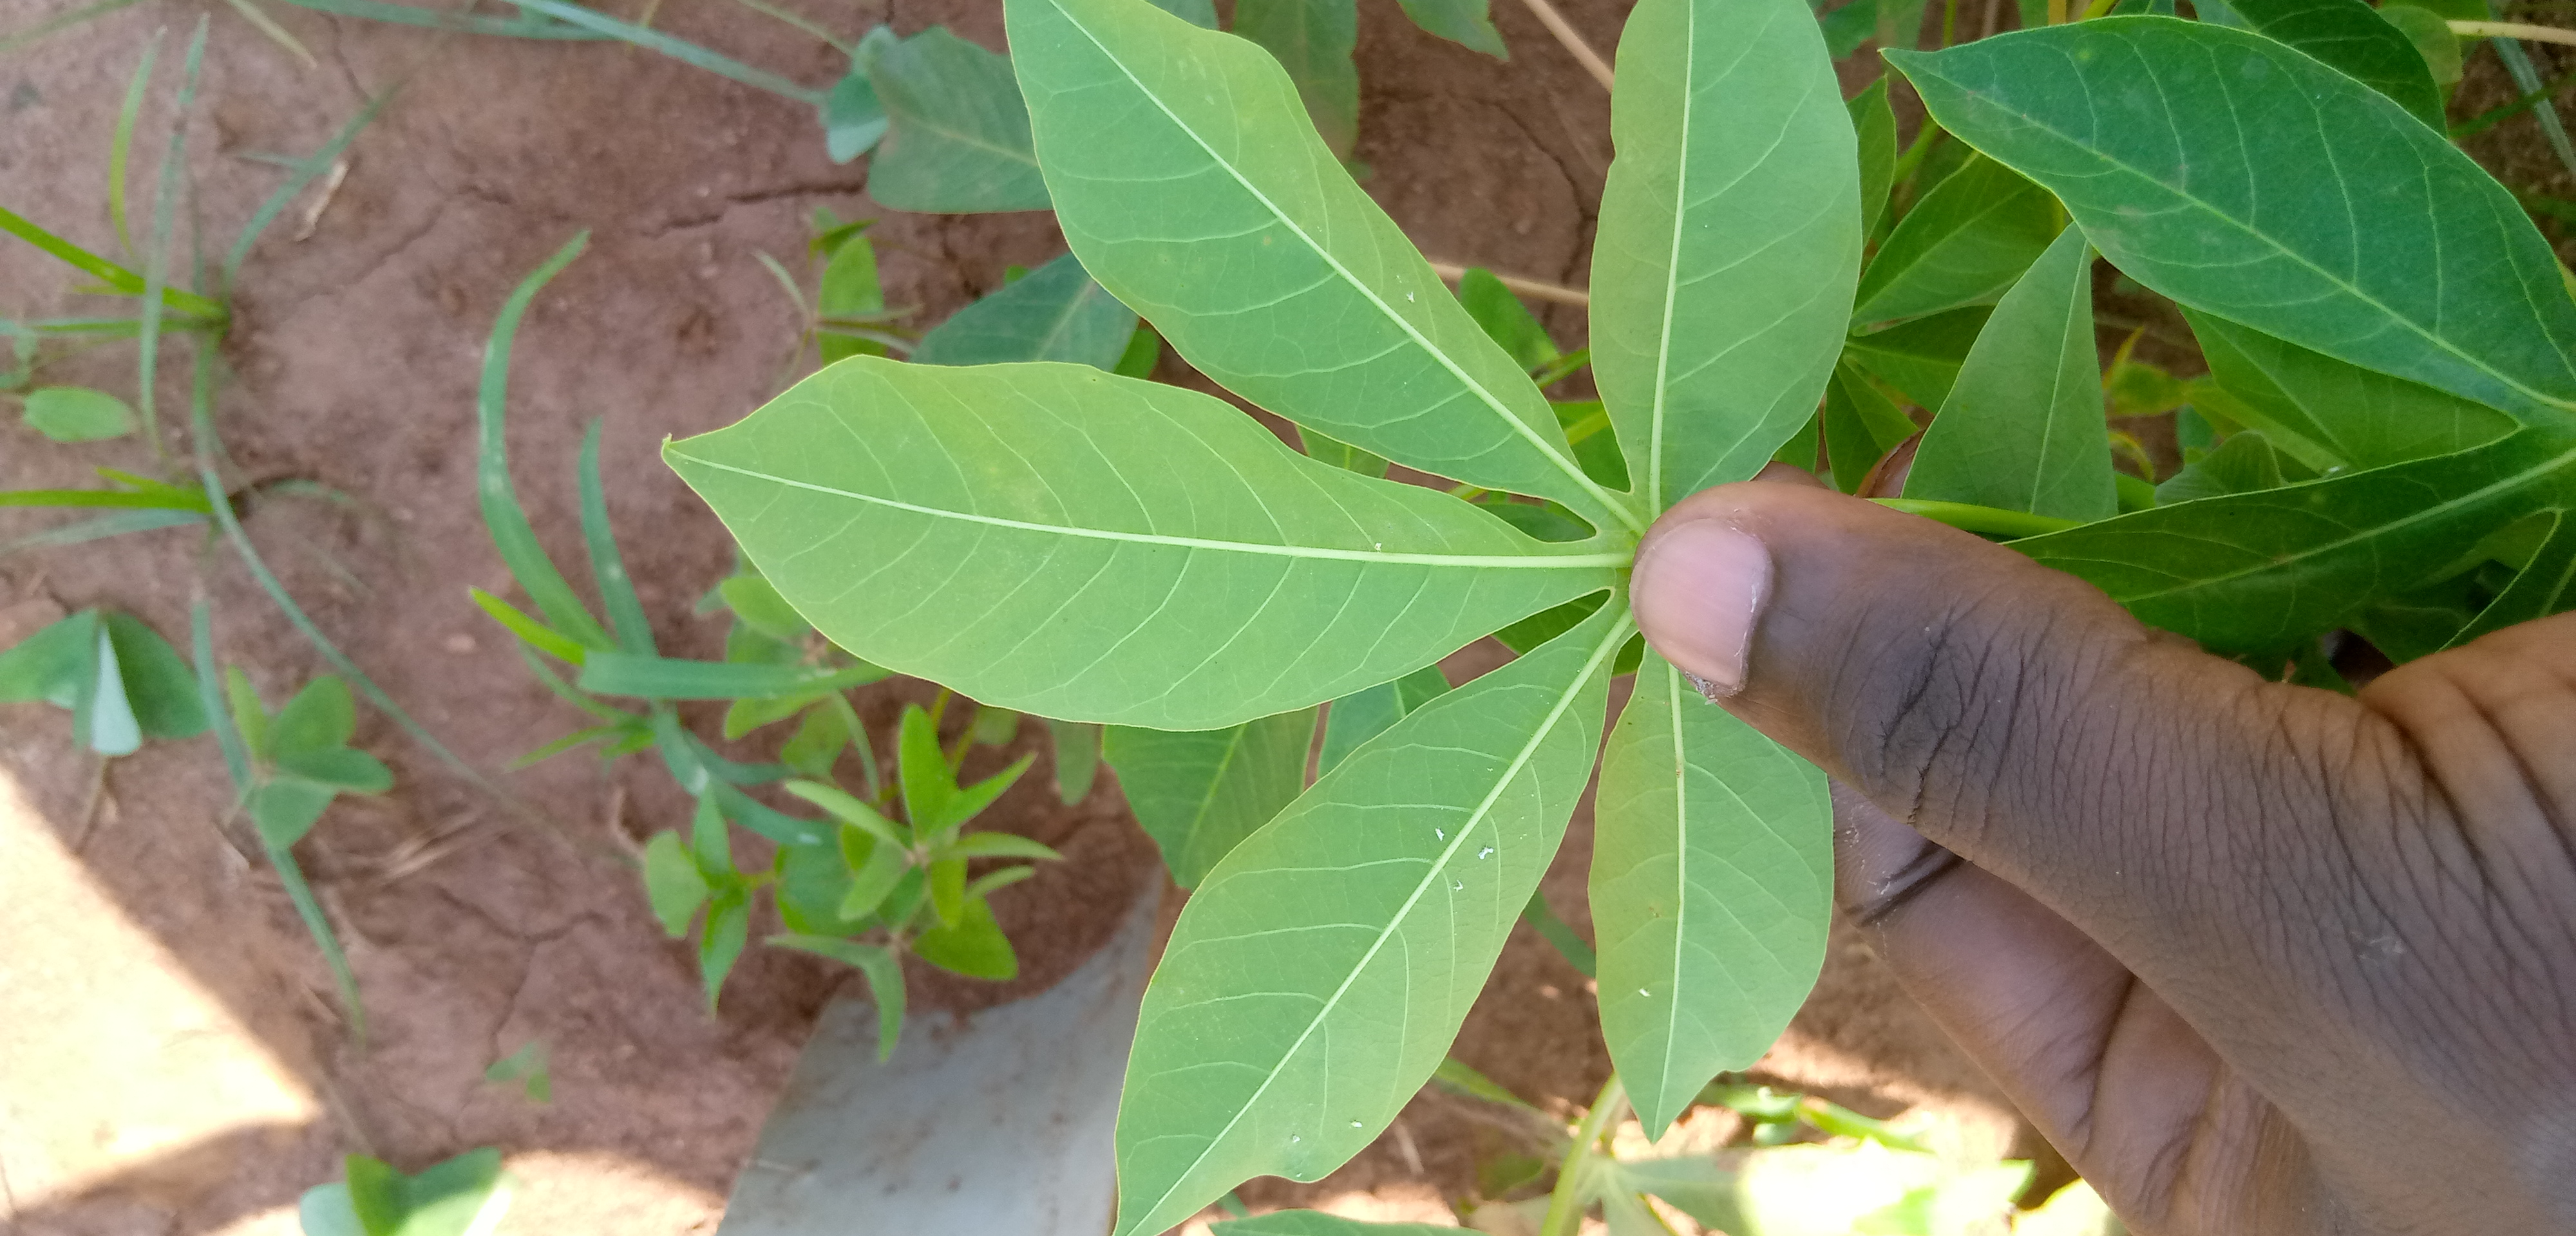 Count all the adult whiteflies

6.